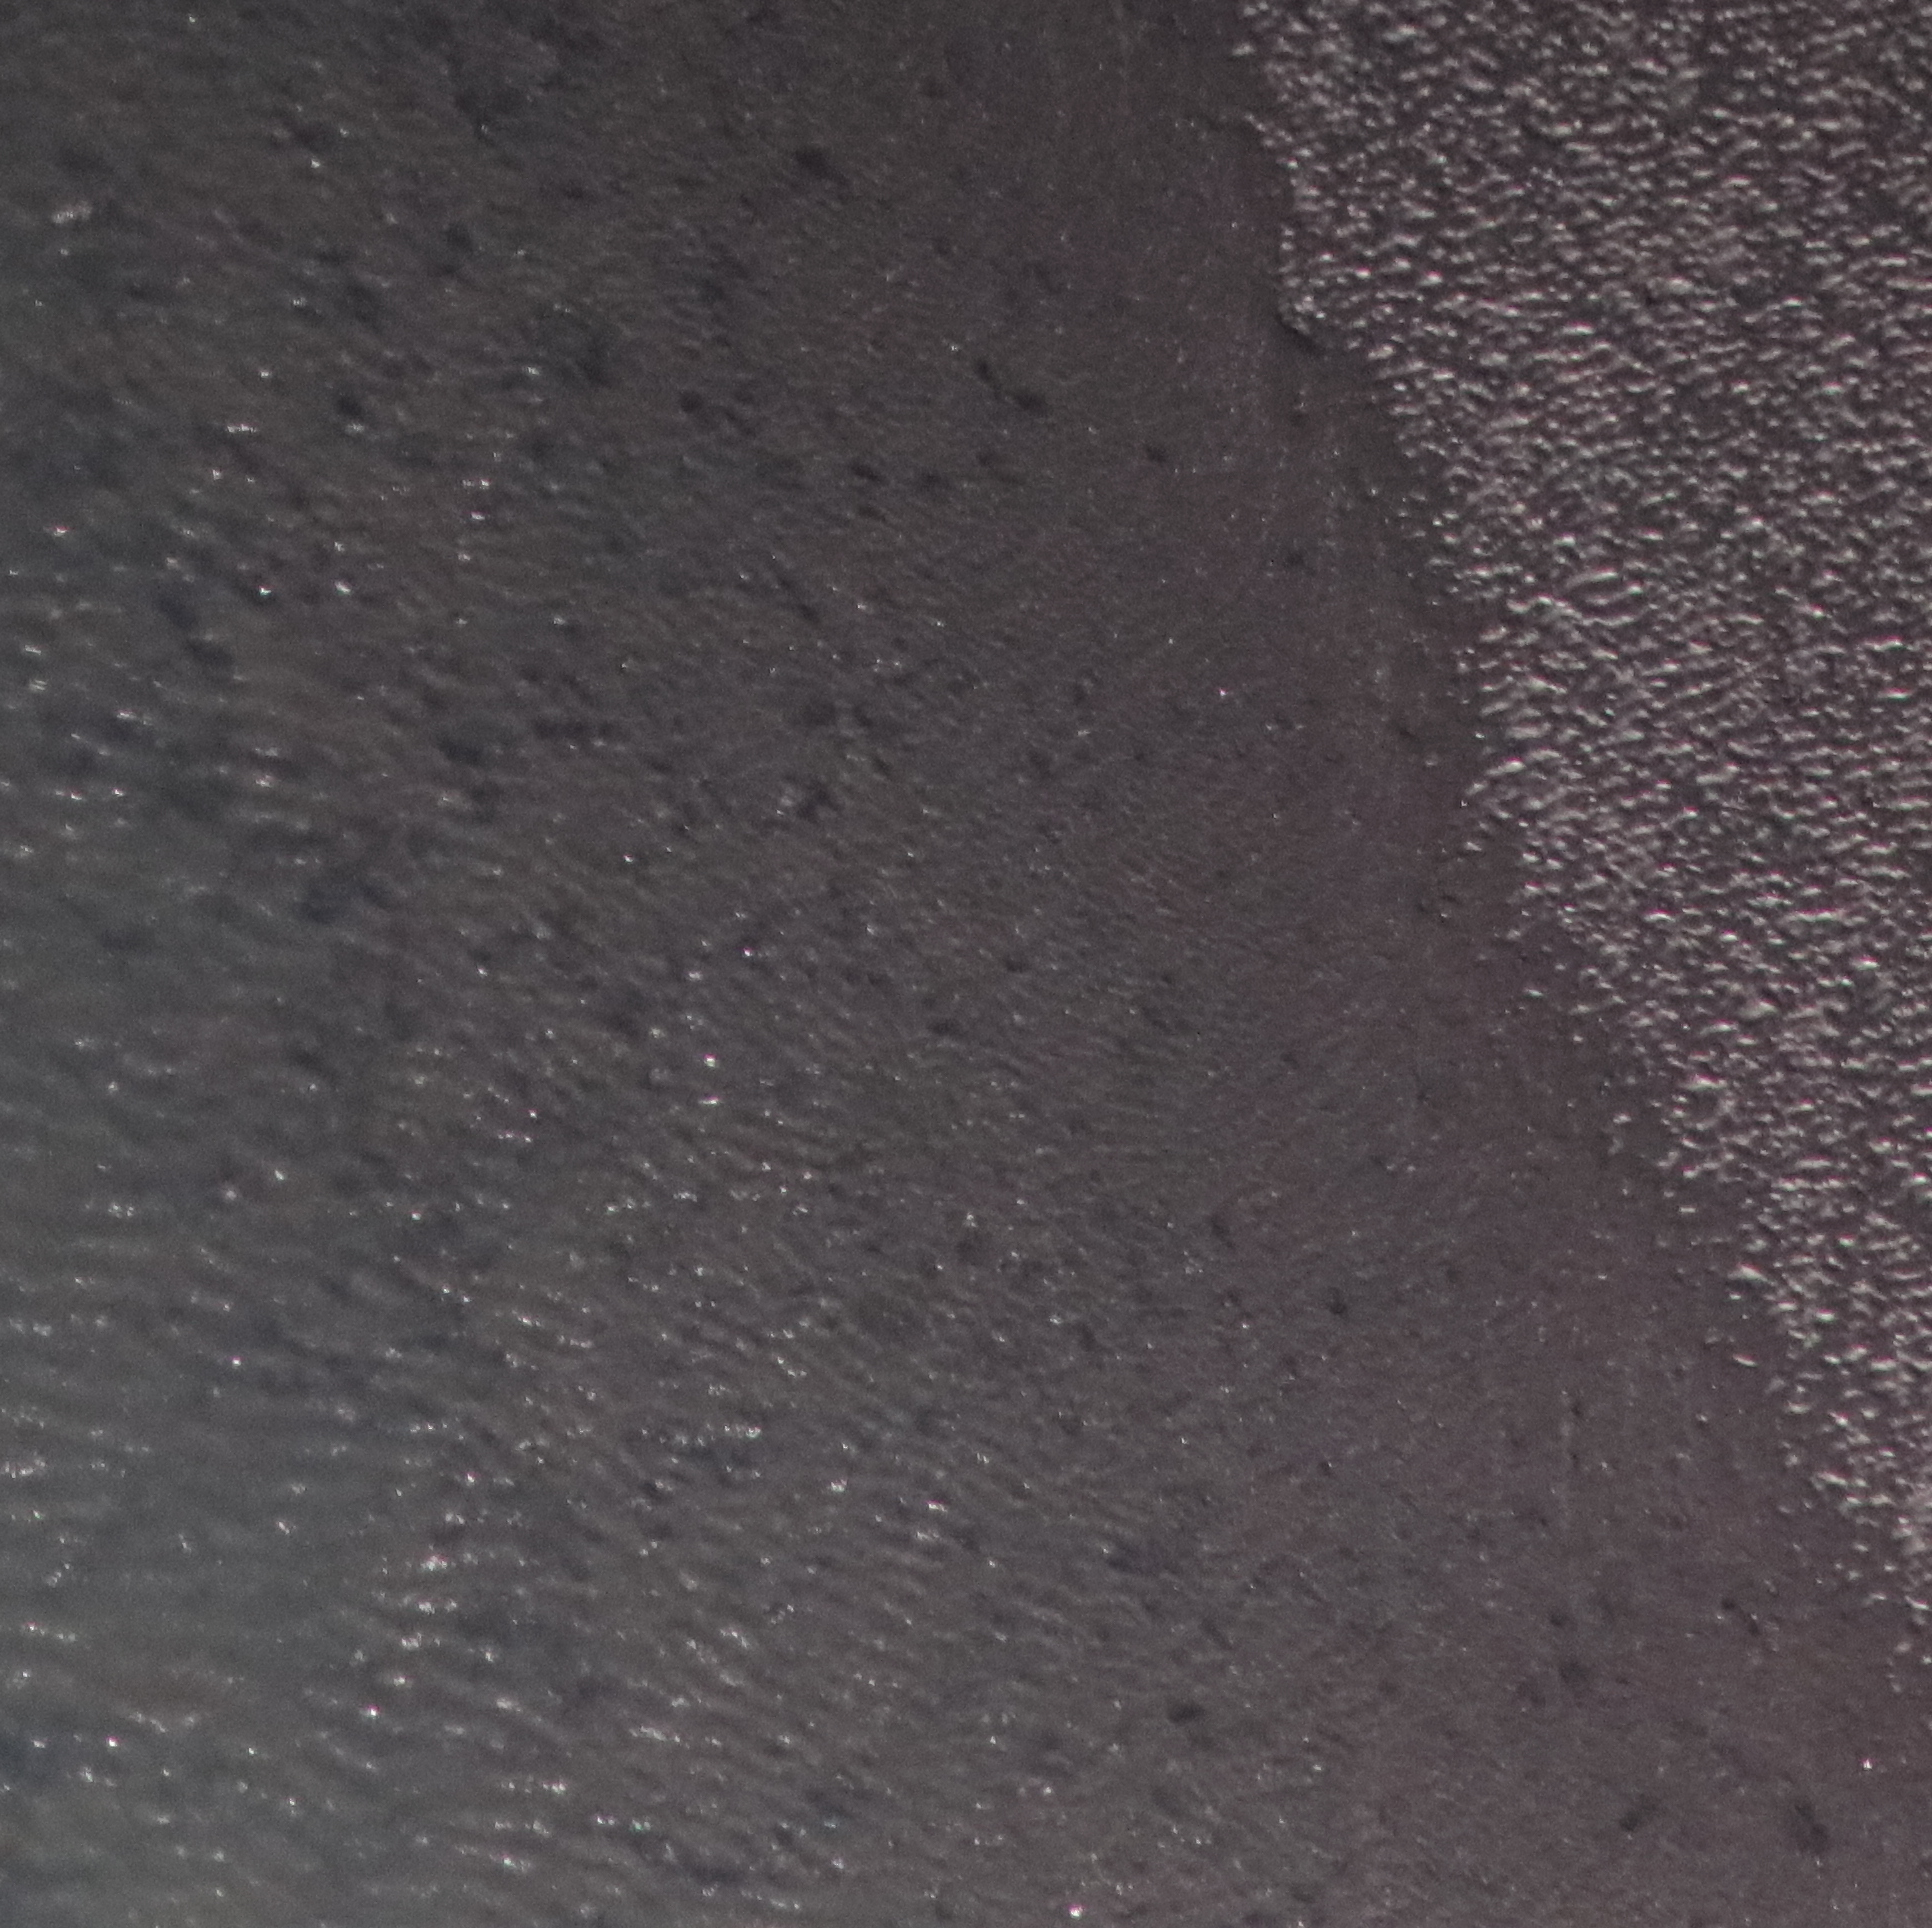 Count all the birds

0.